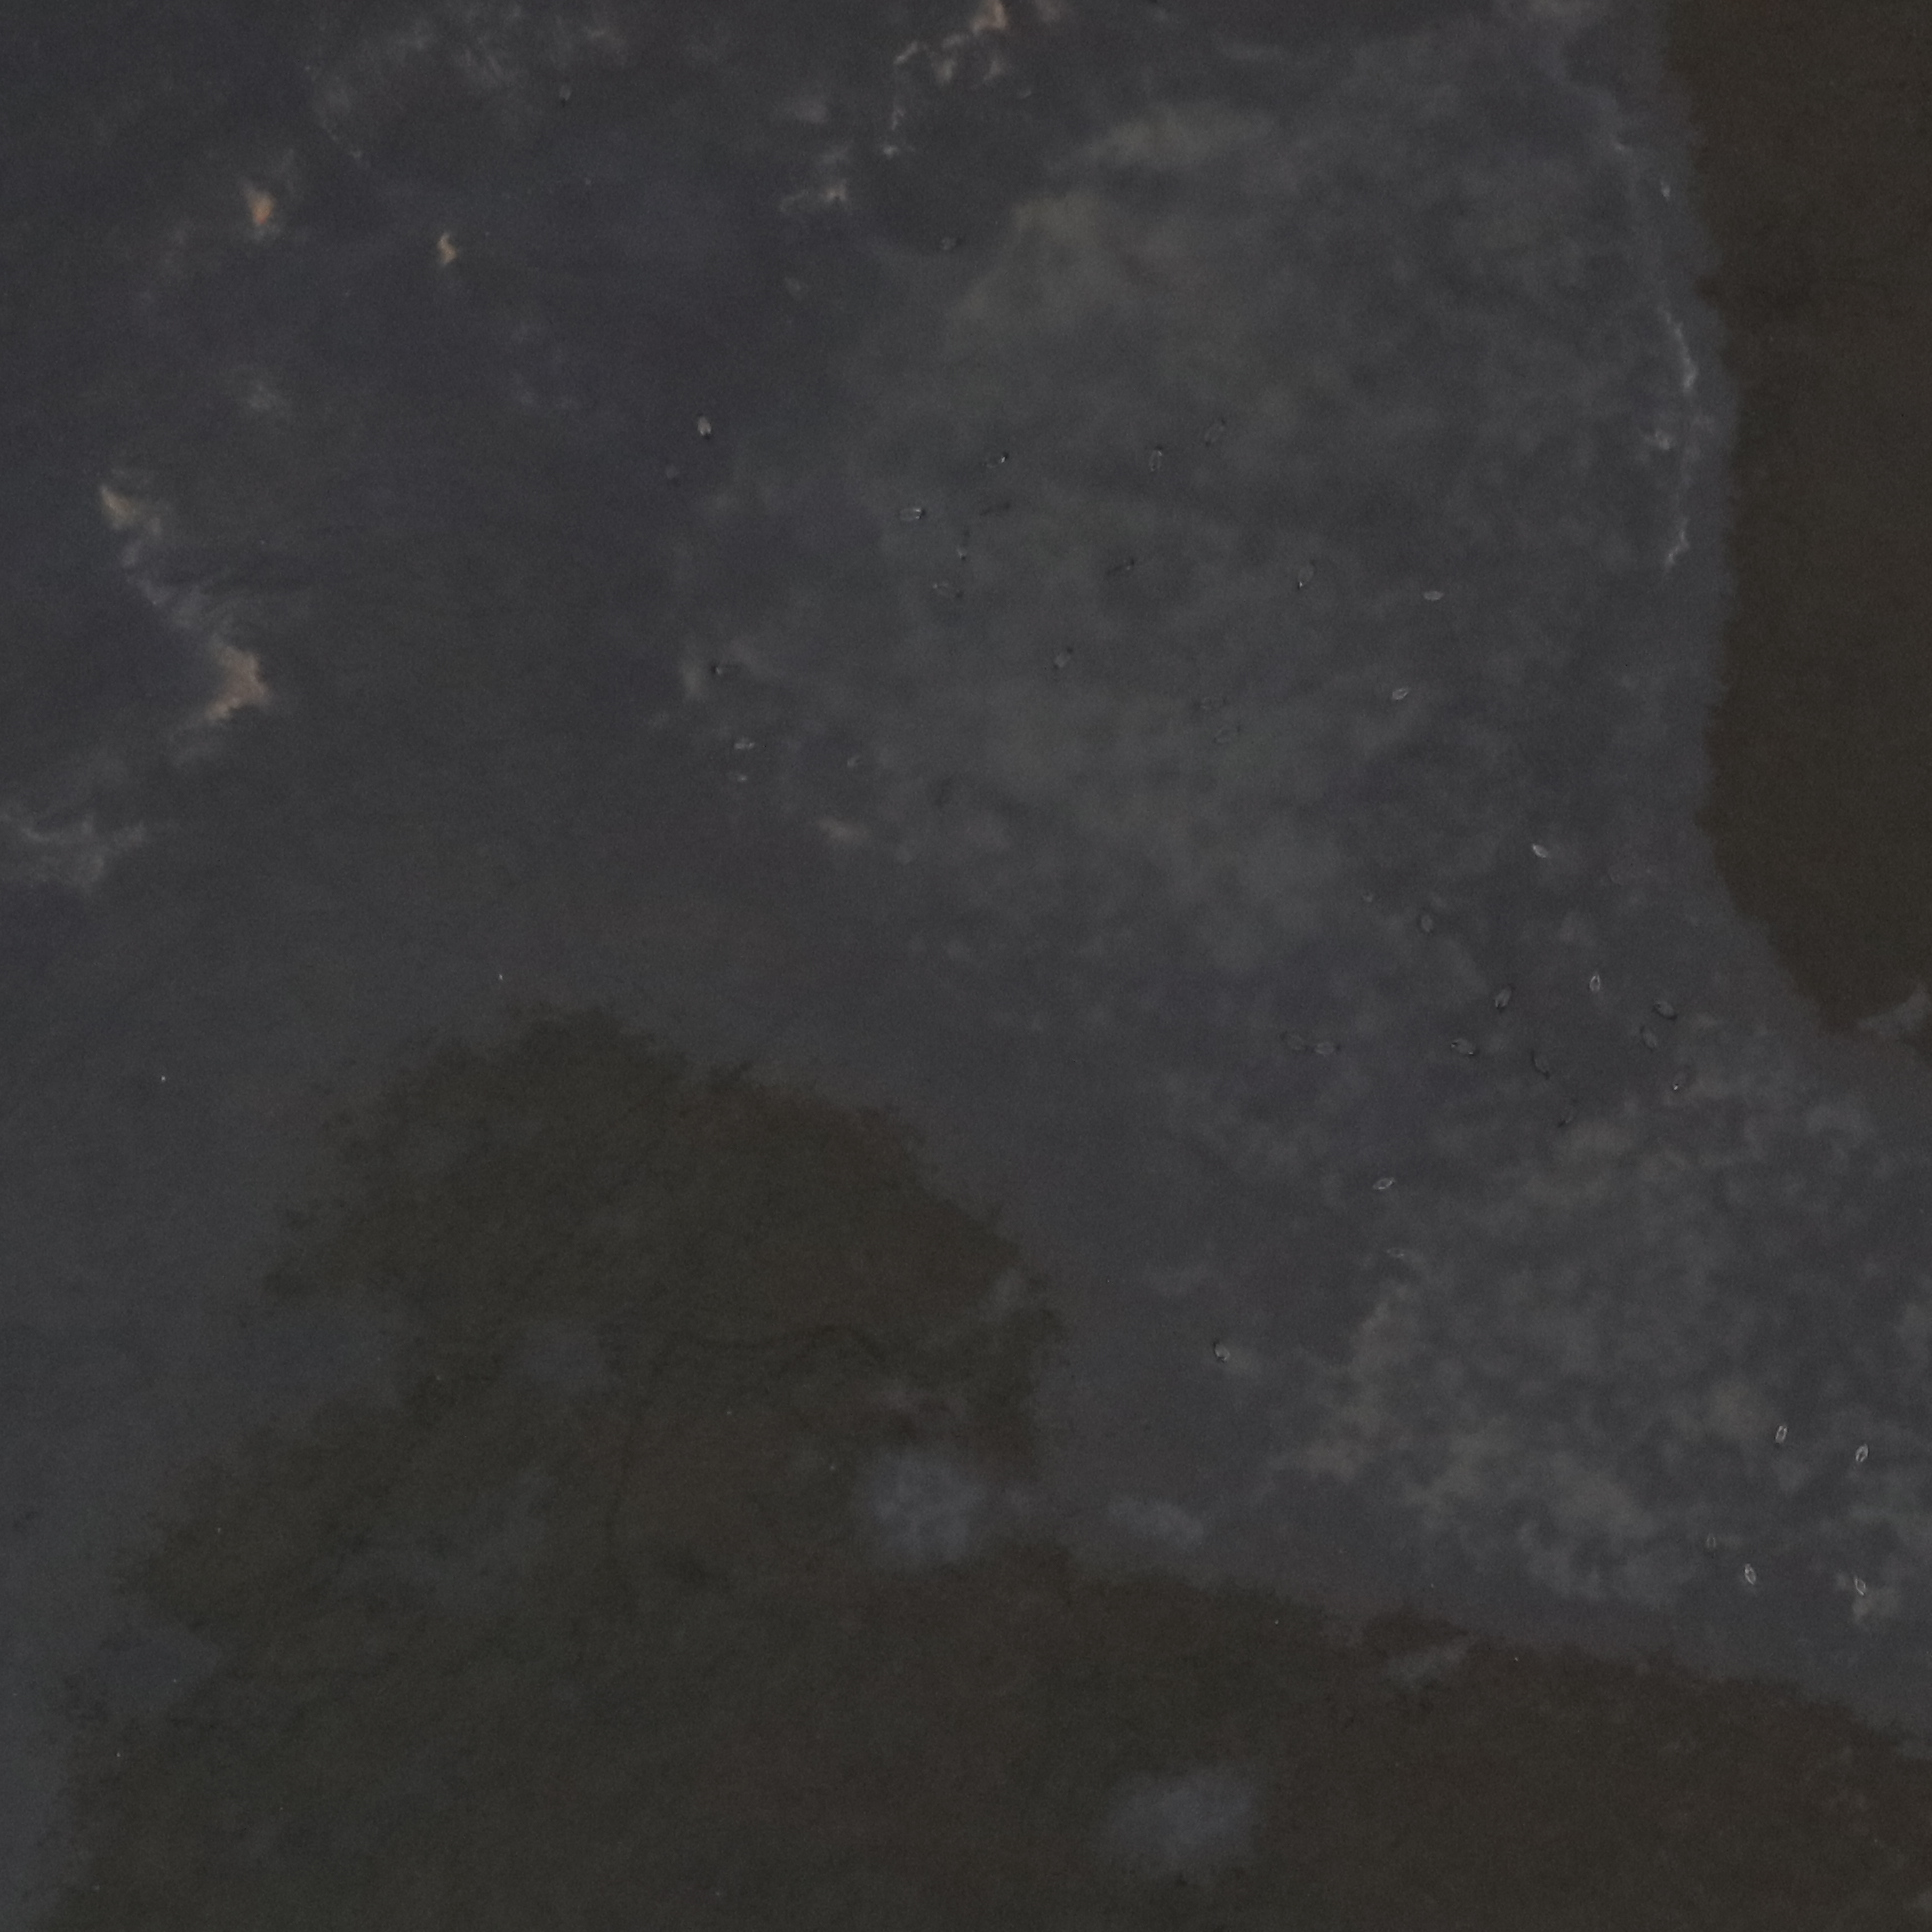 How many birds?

38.